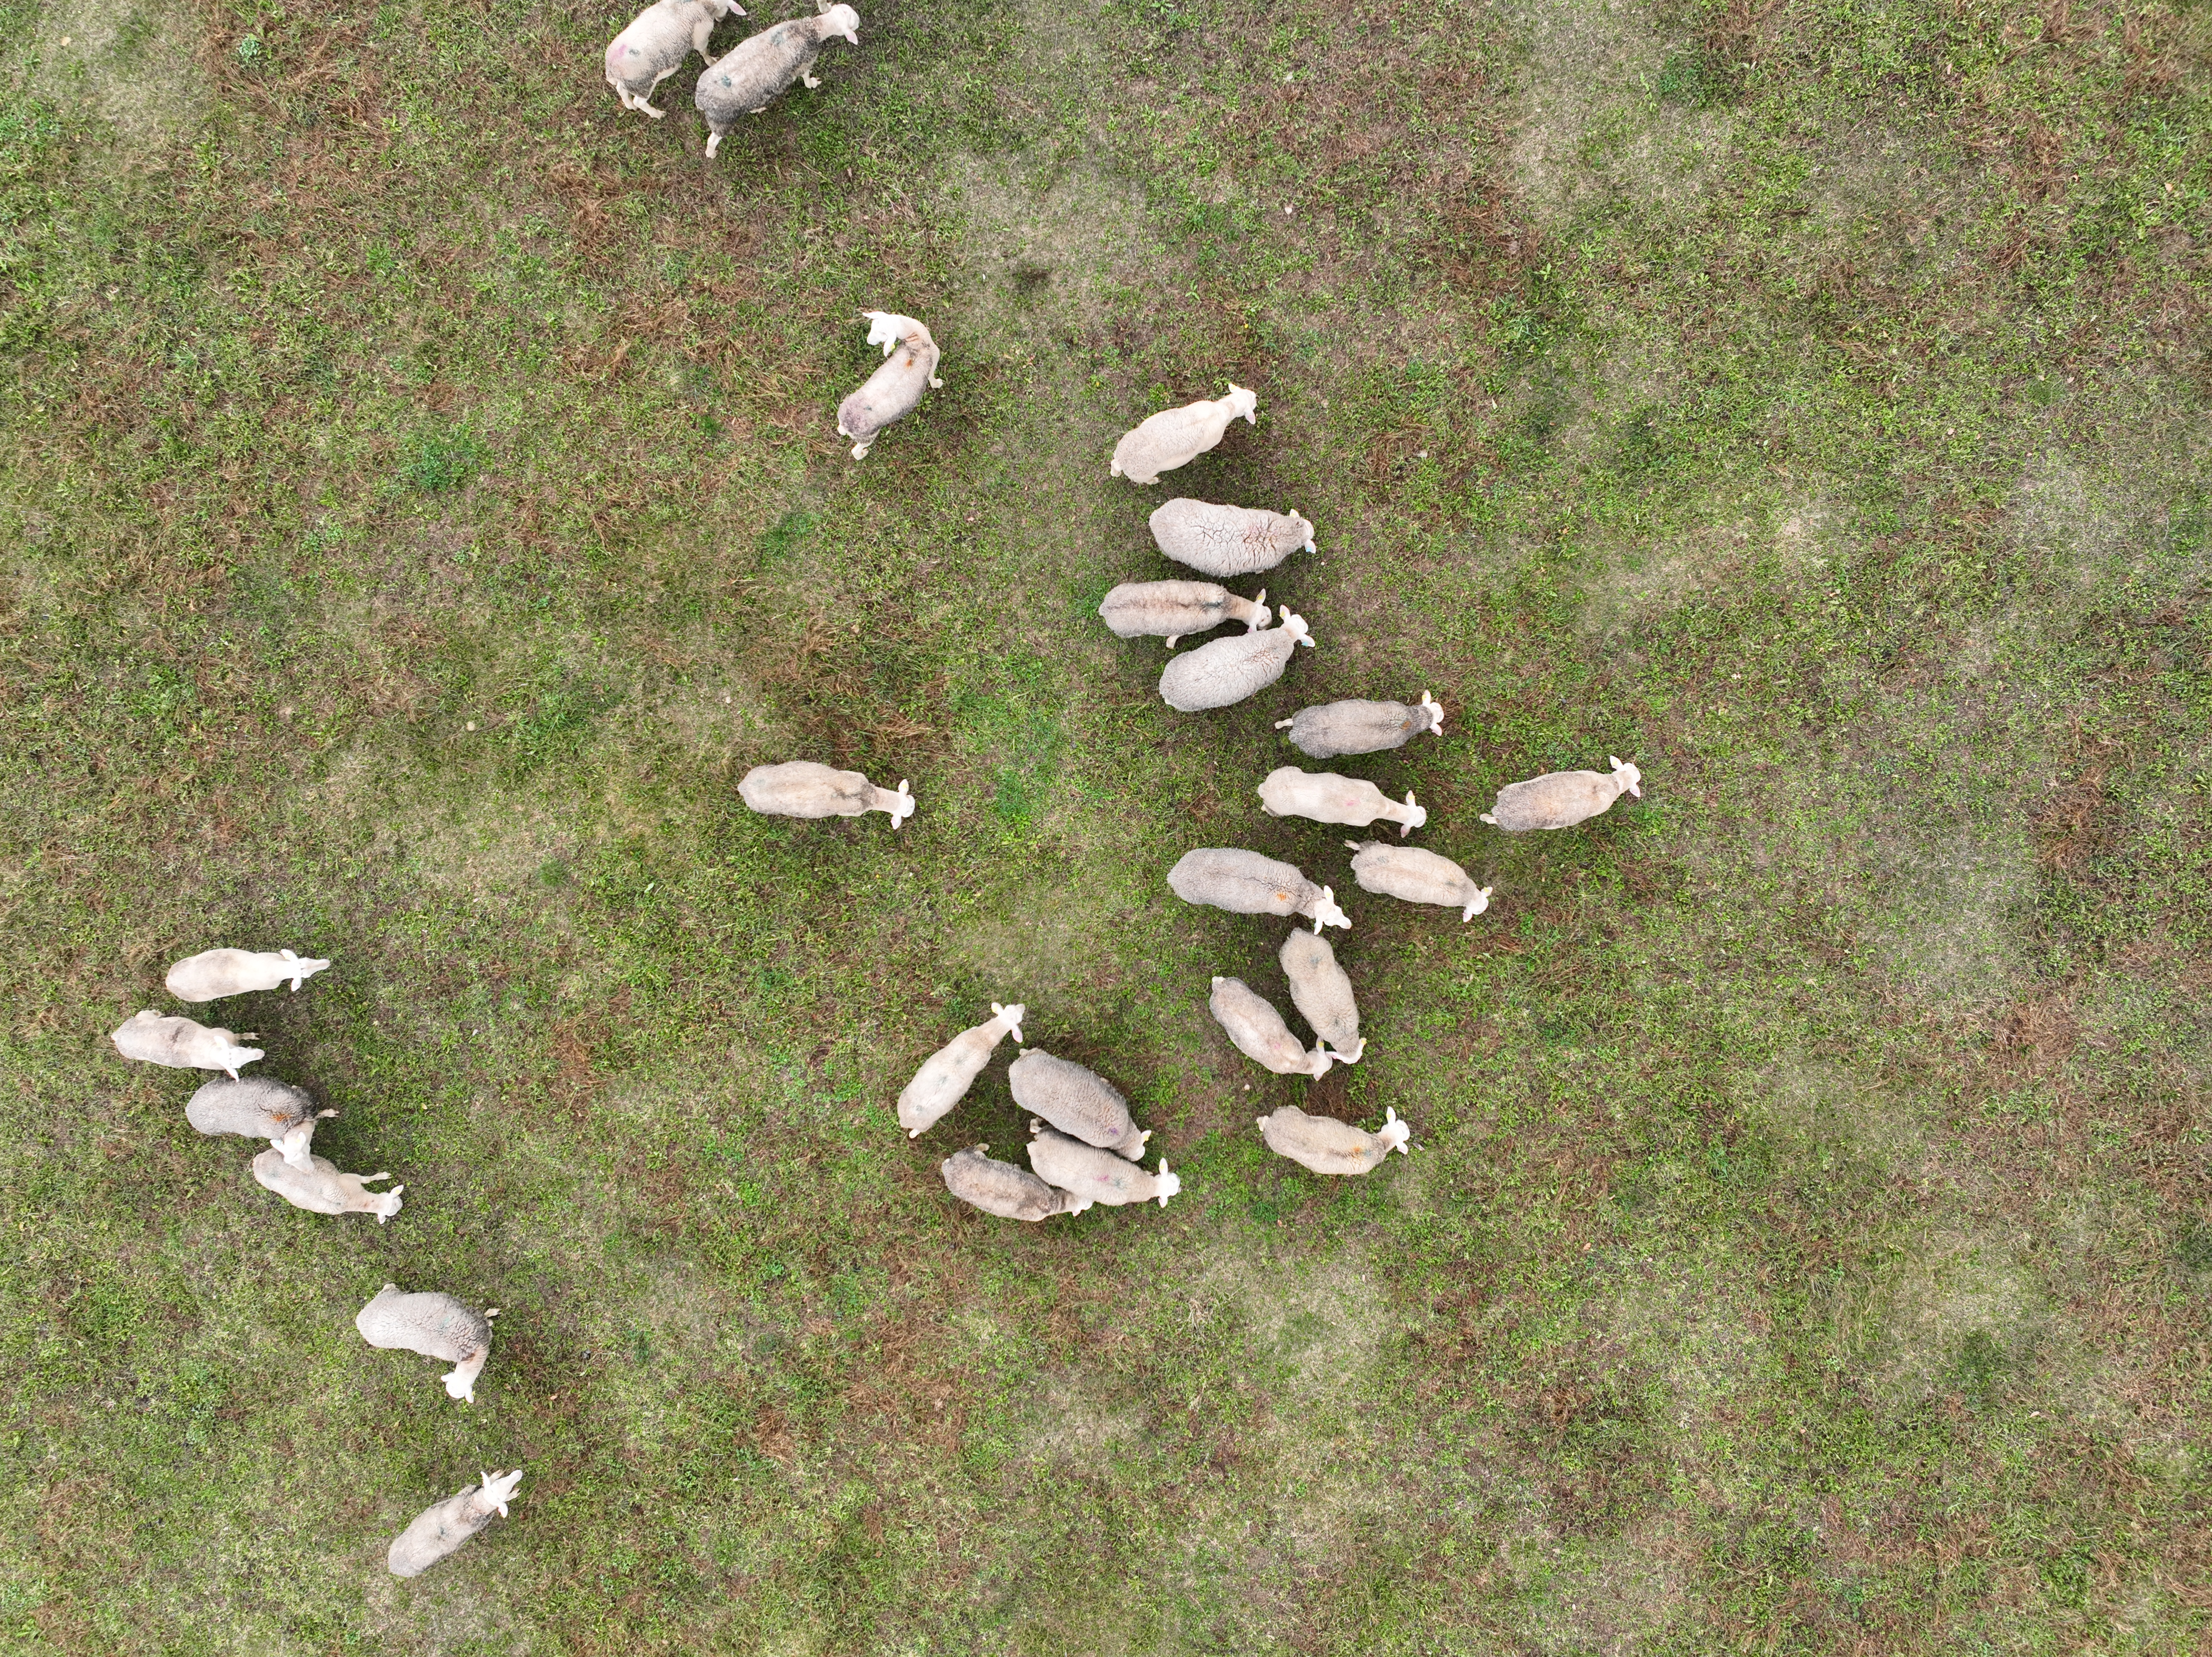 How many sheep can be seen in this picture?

26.